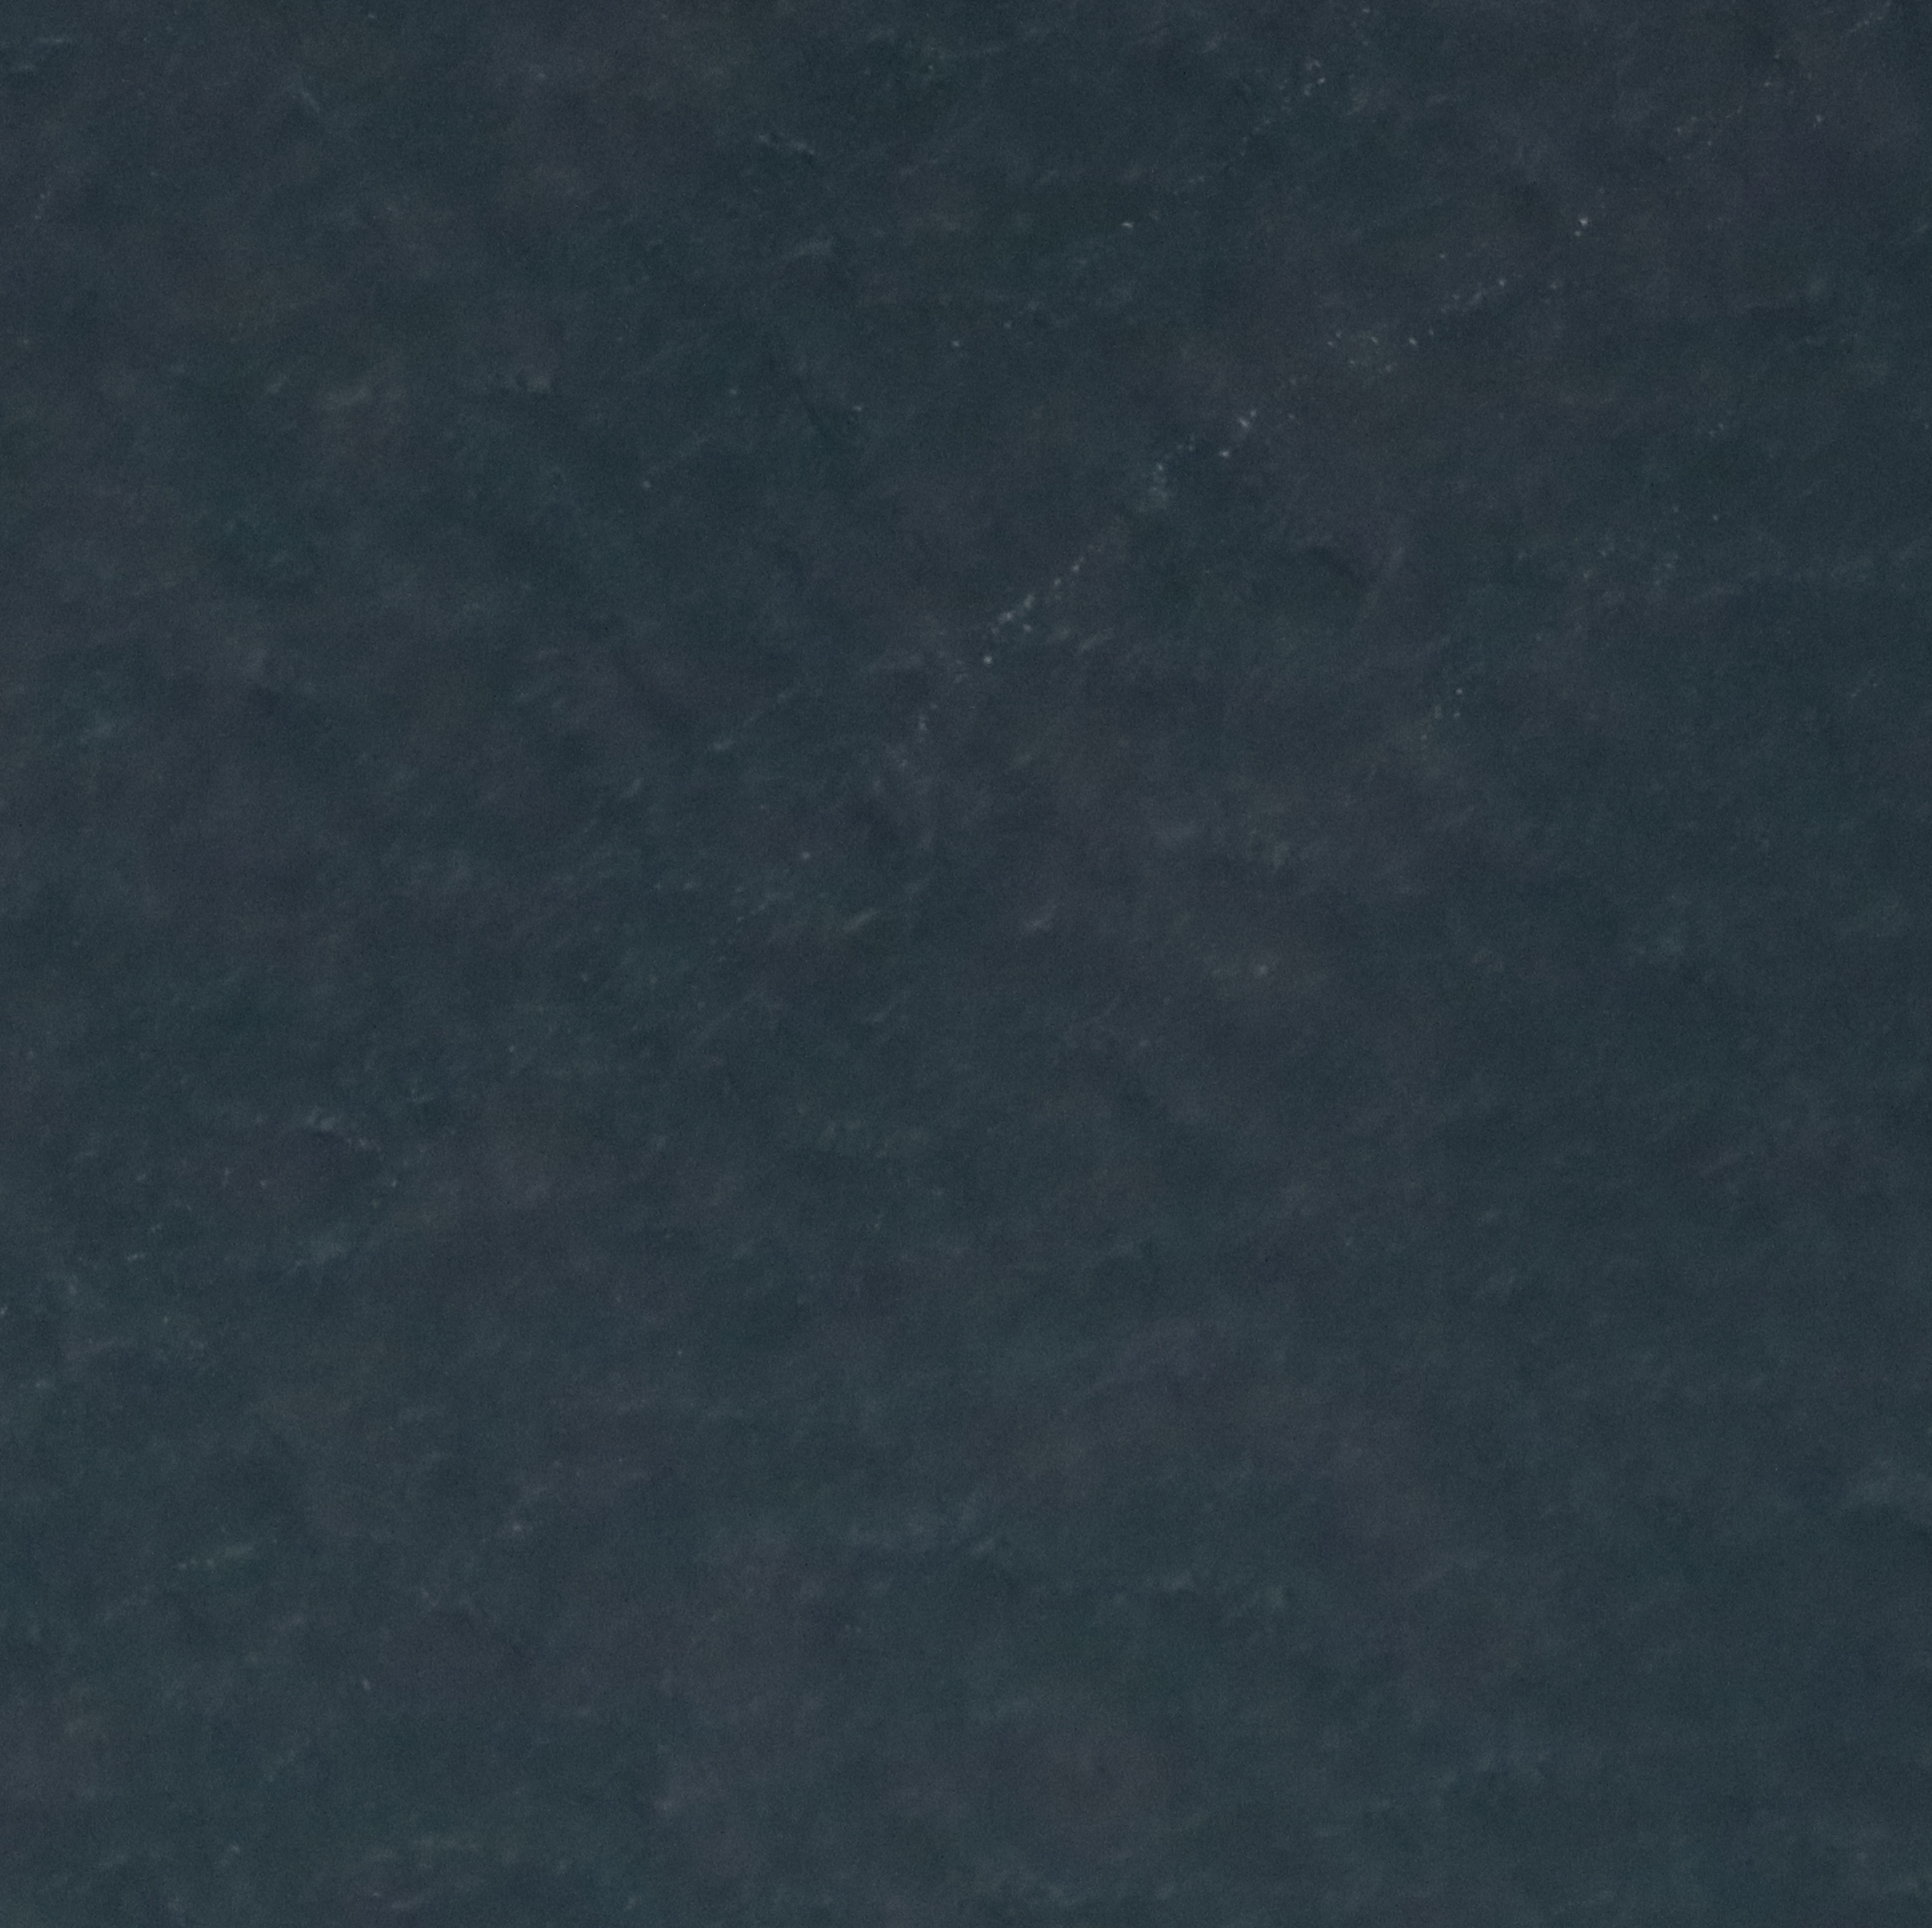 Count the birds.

0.